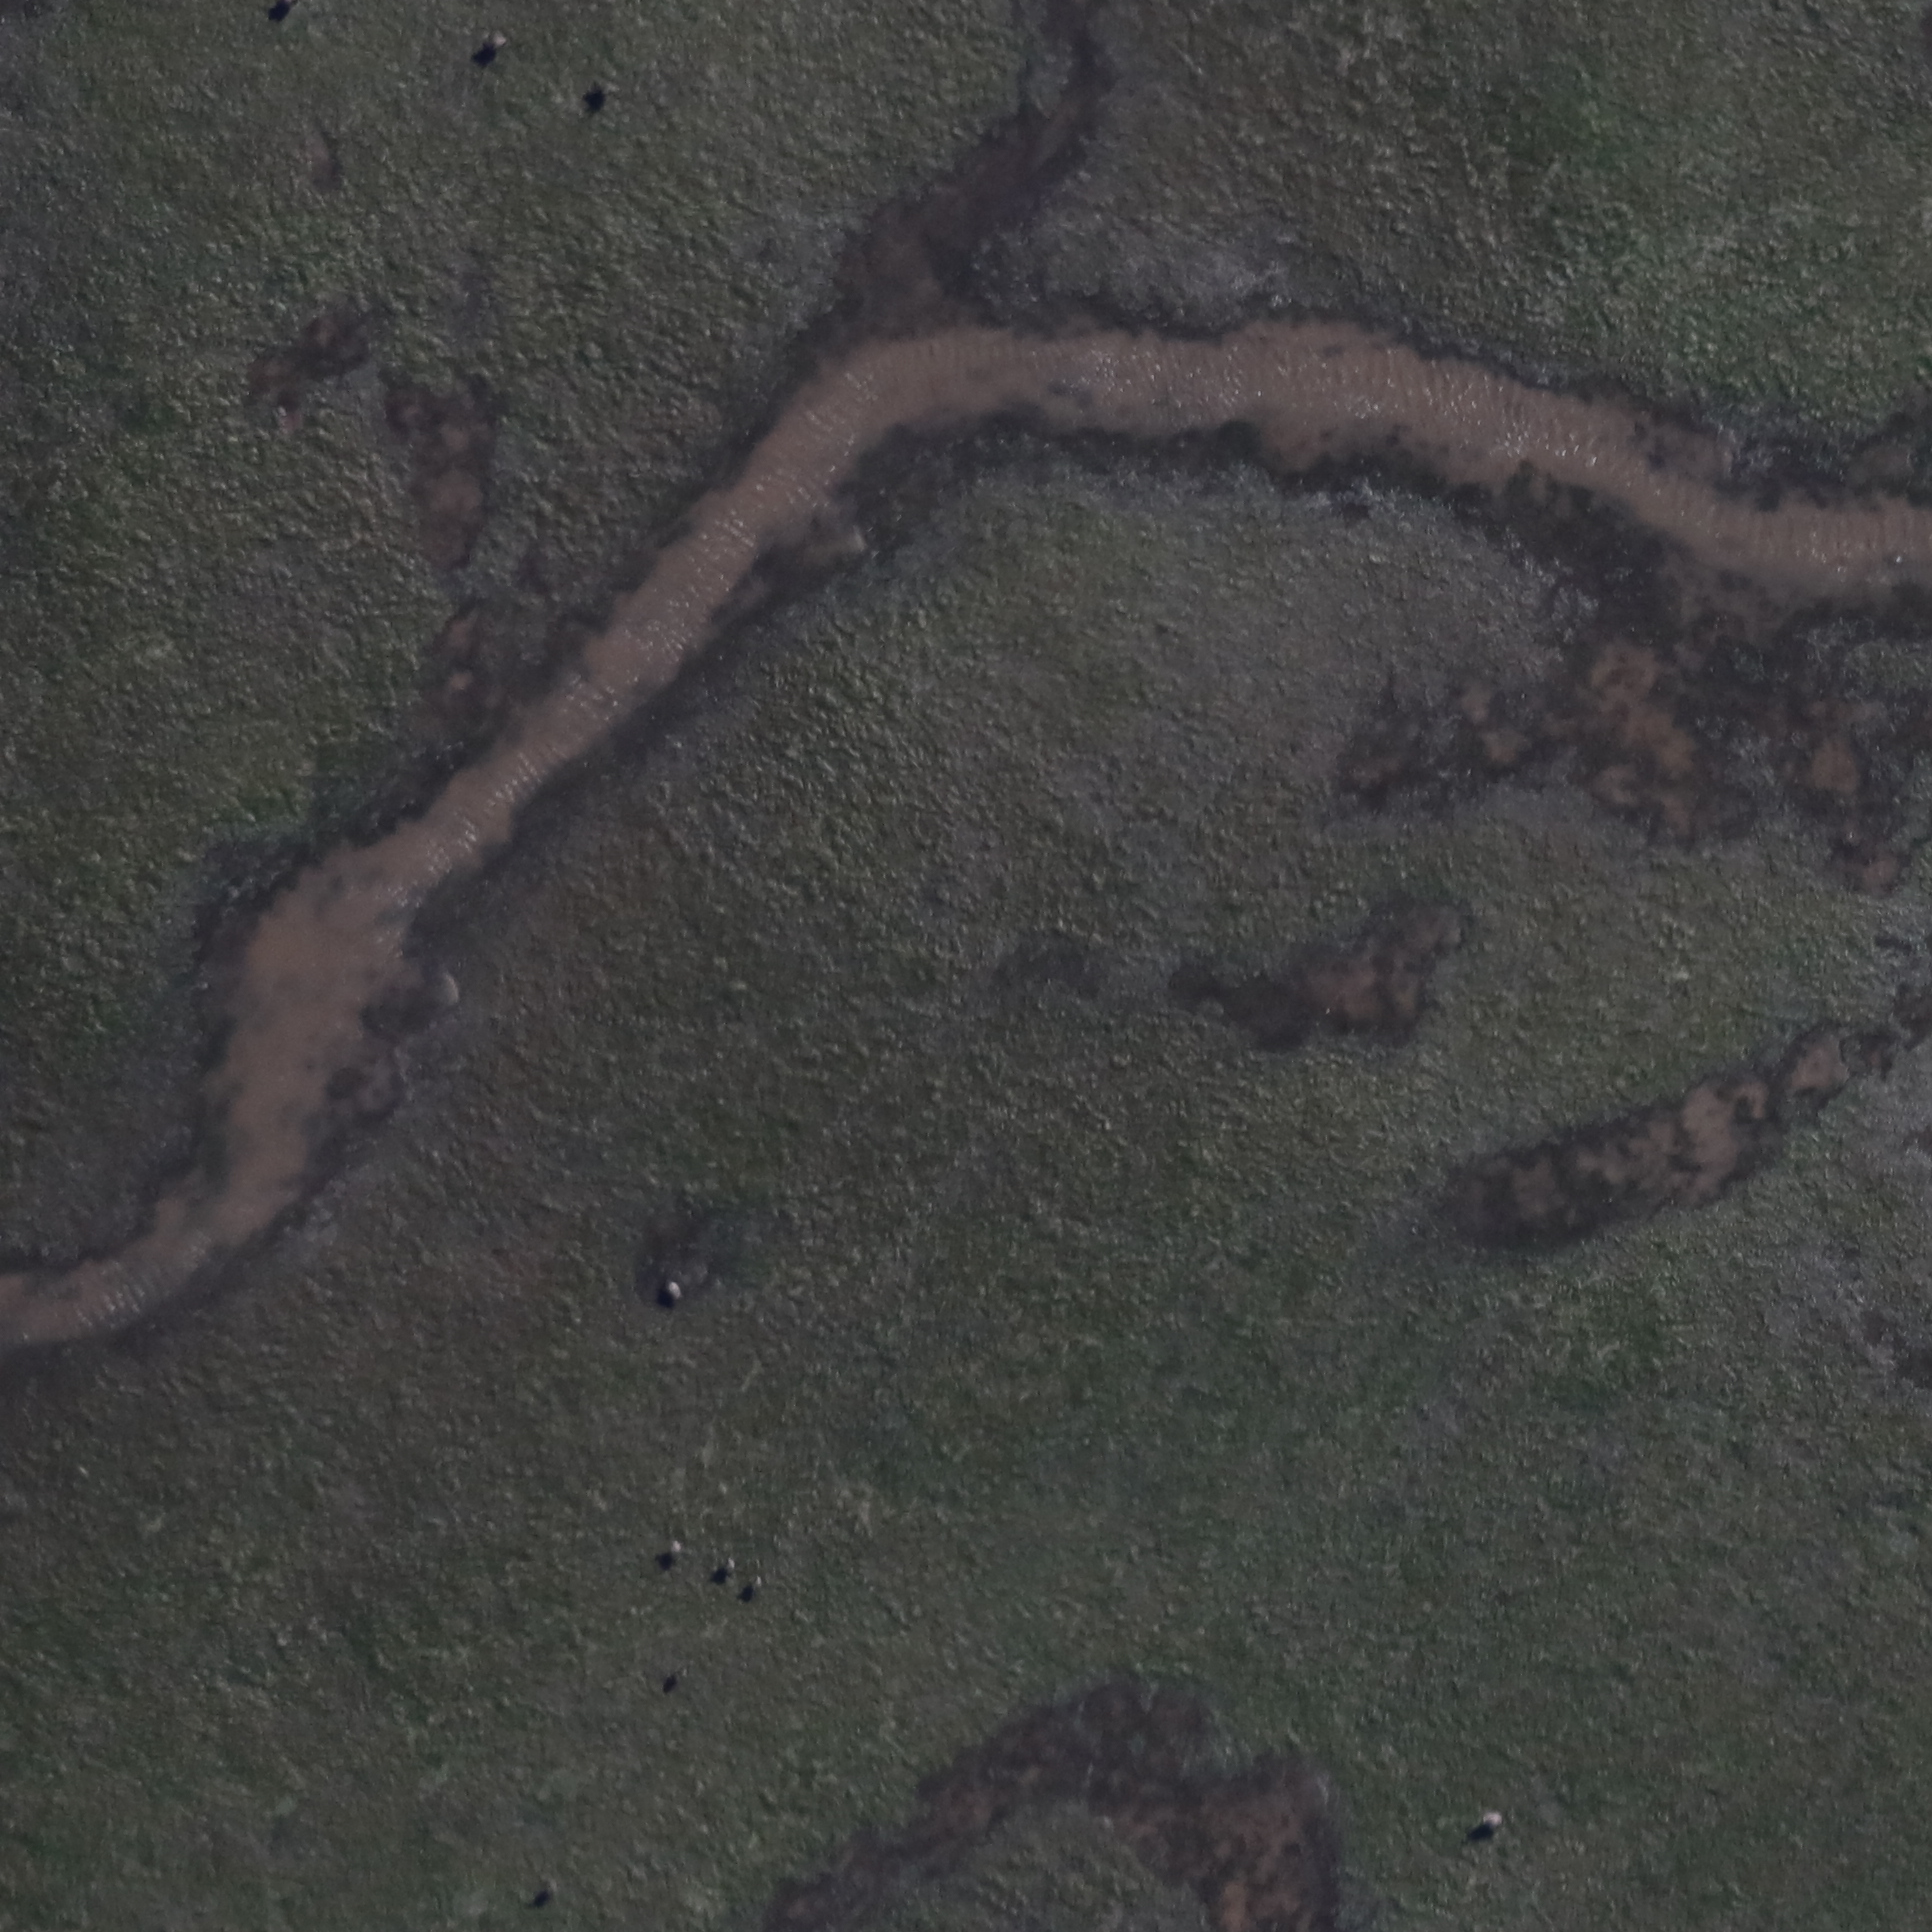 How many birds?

9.